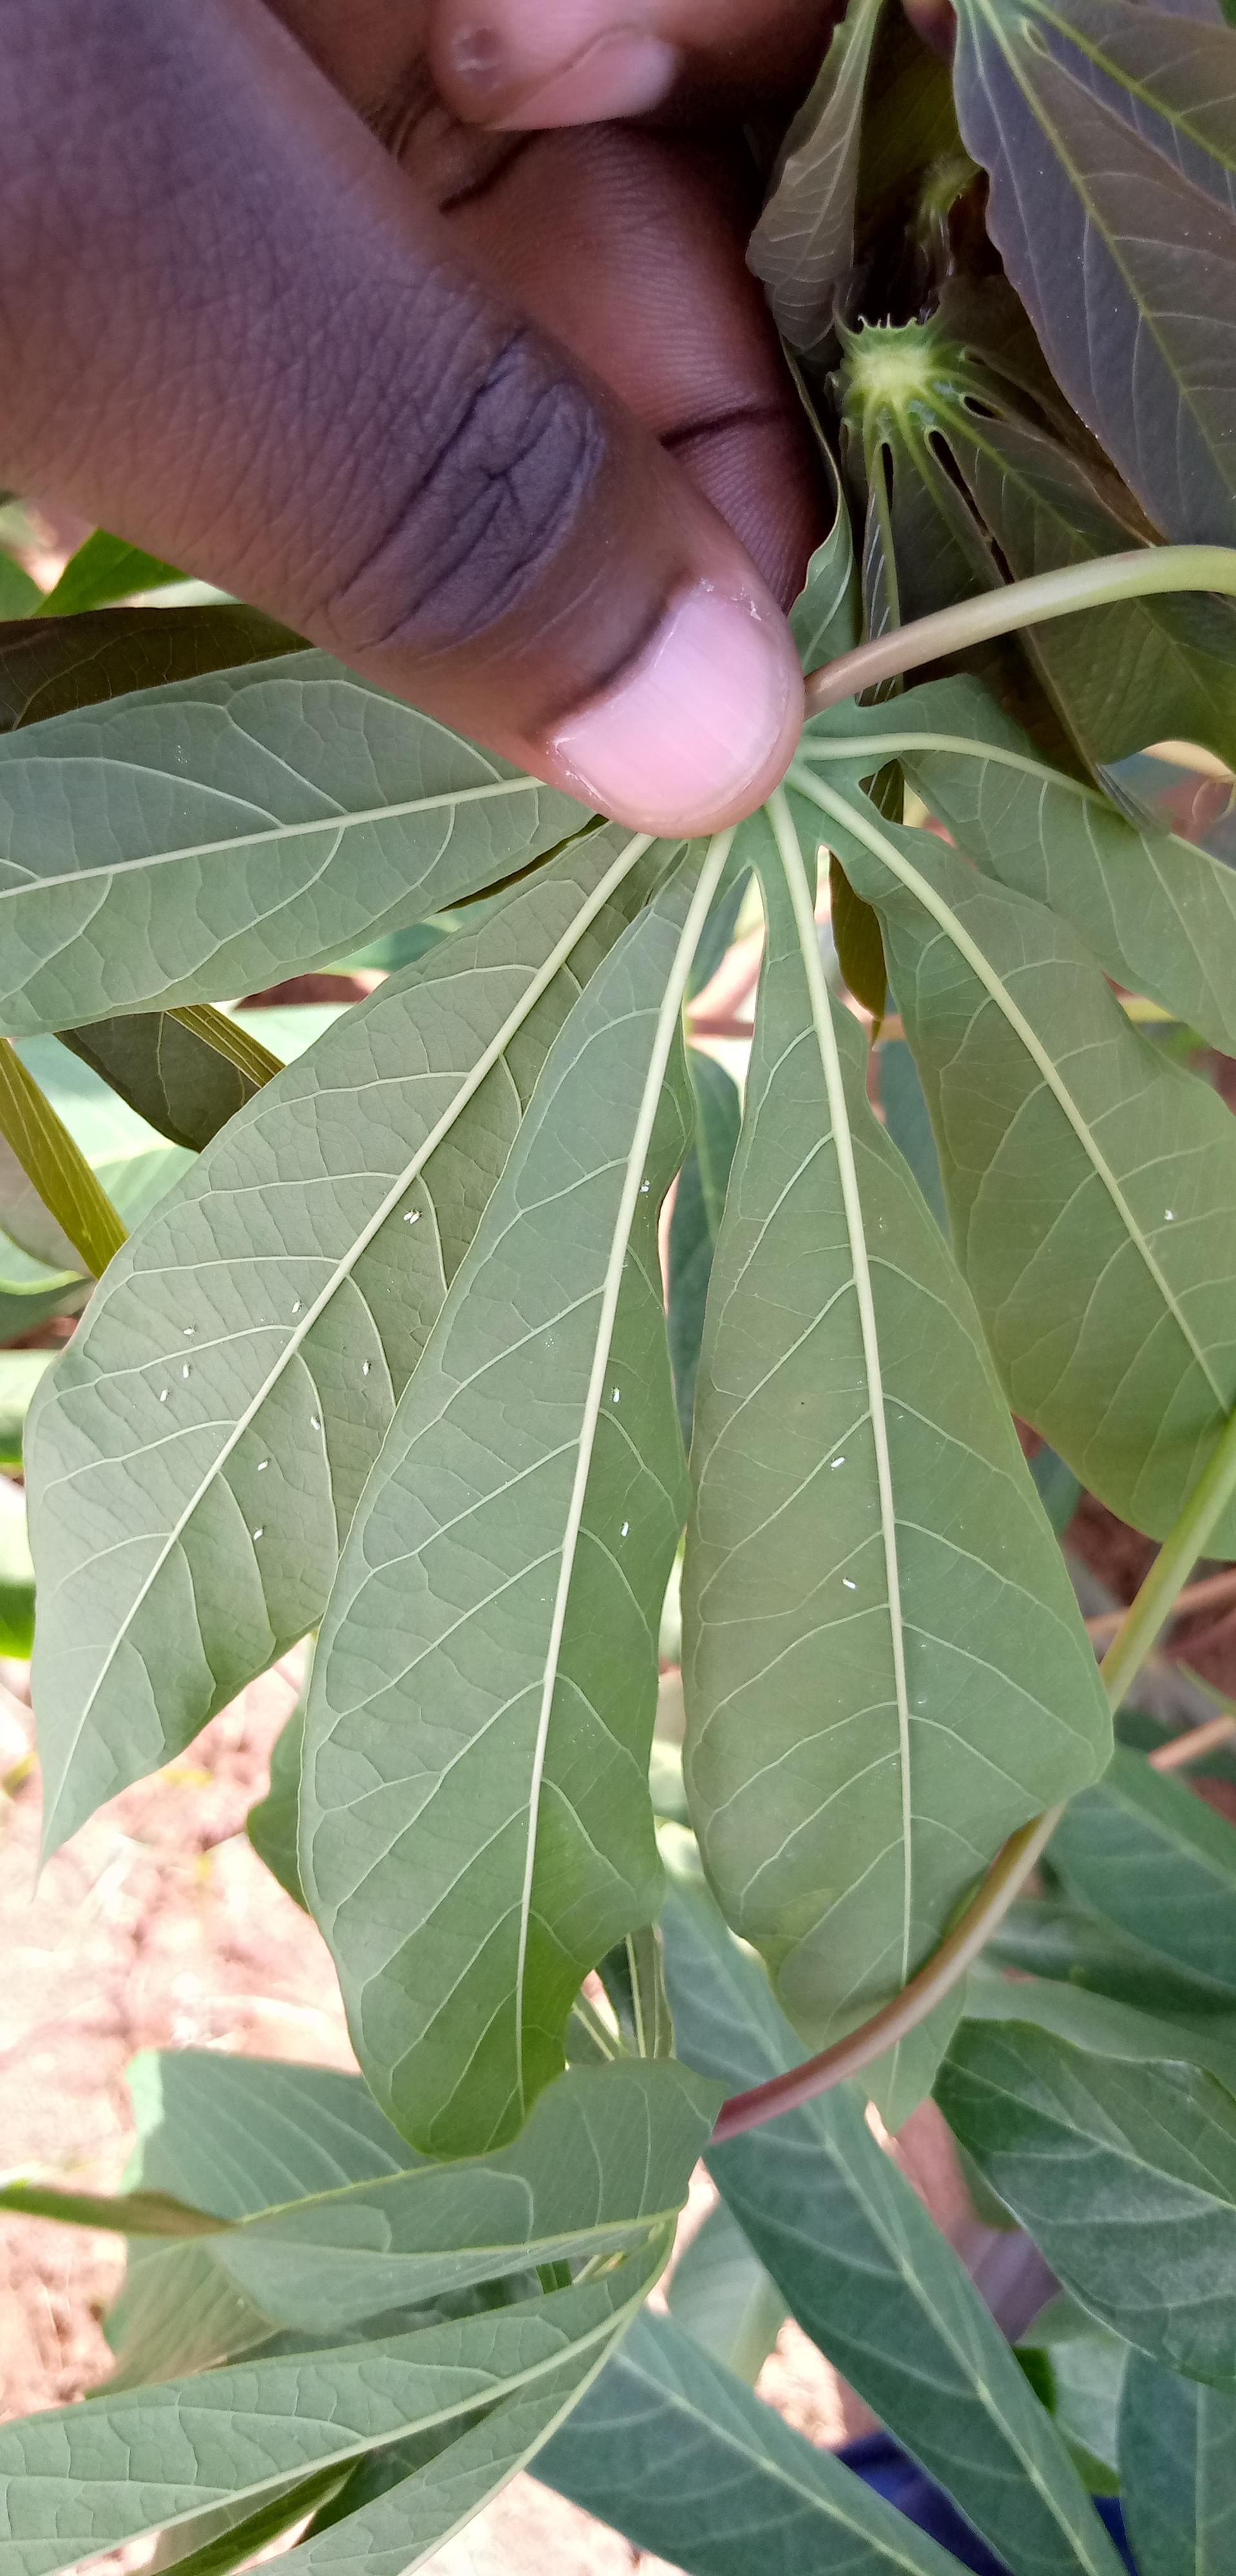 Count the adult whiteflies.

18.